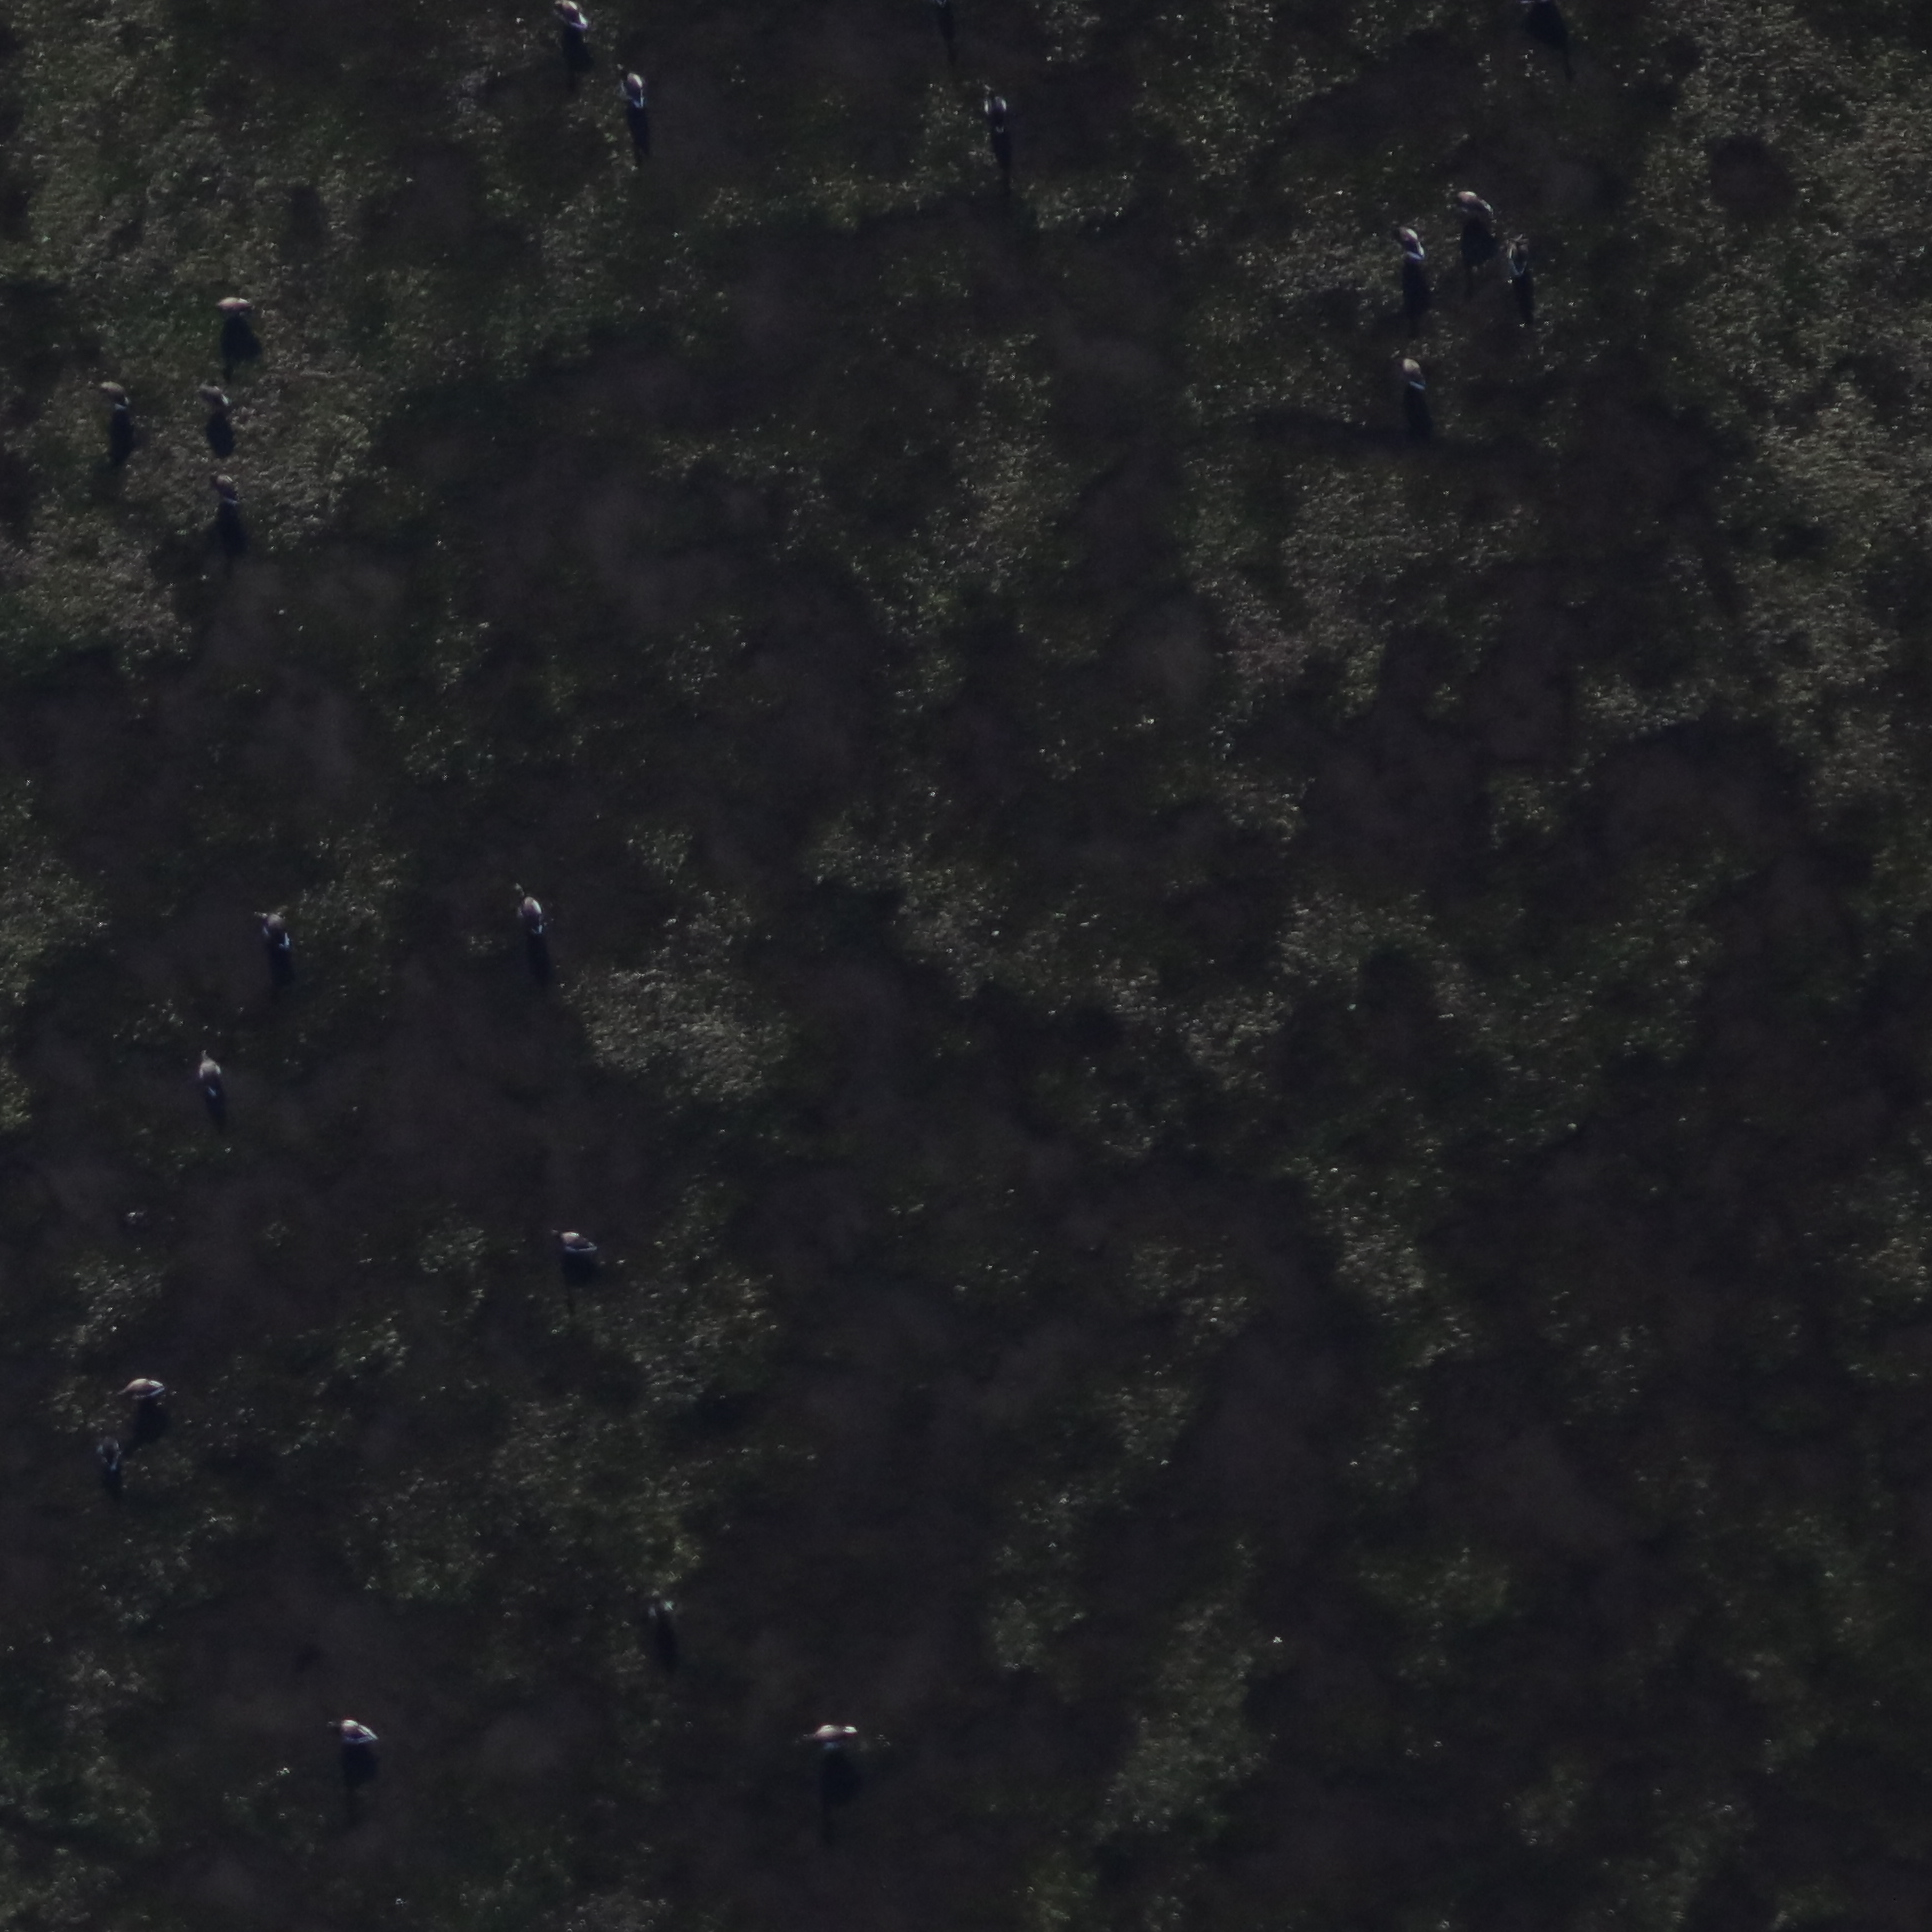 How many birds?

20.